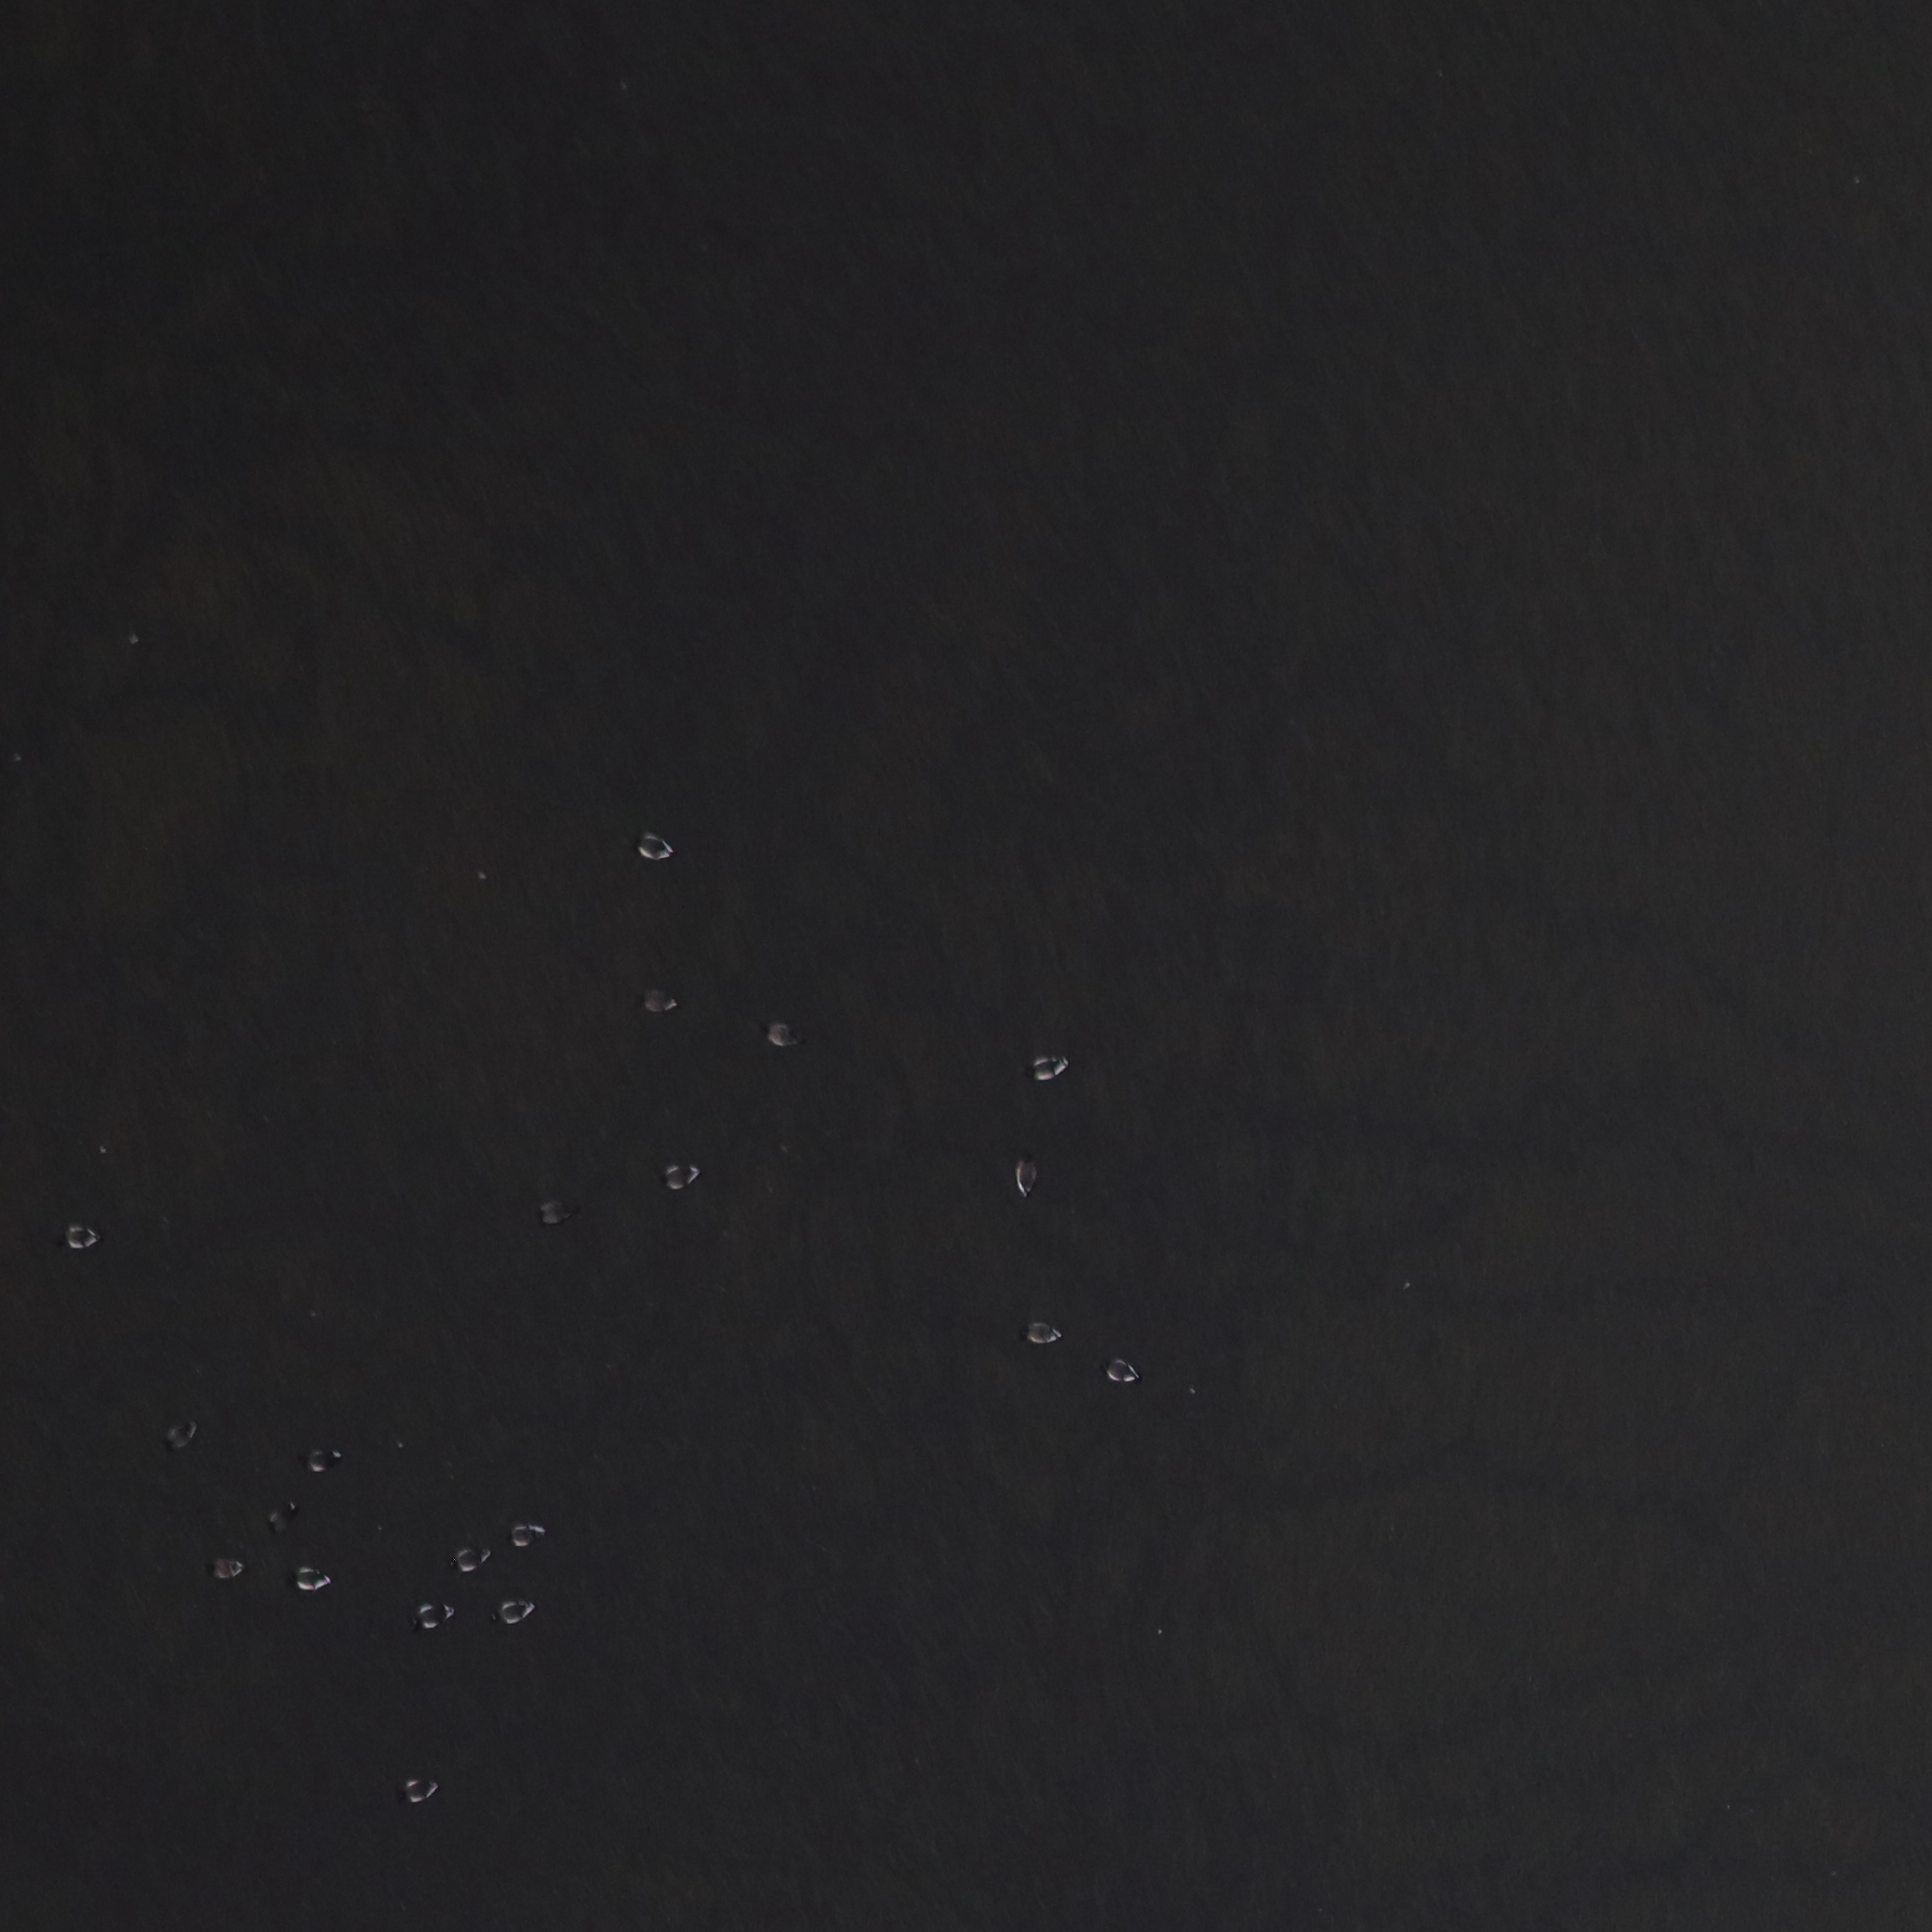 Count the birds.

20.